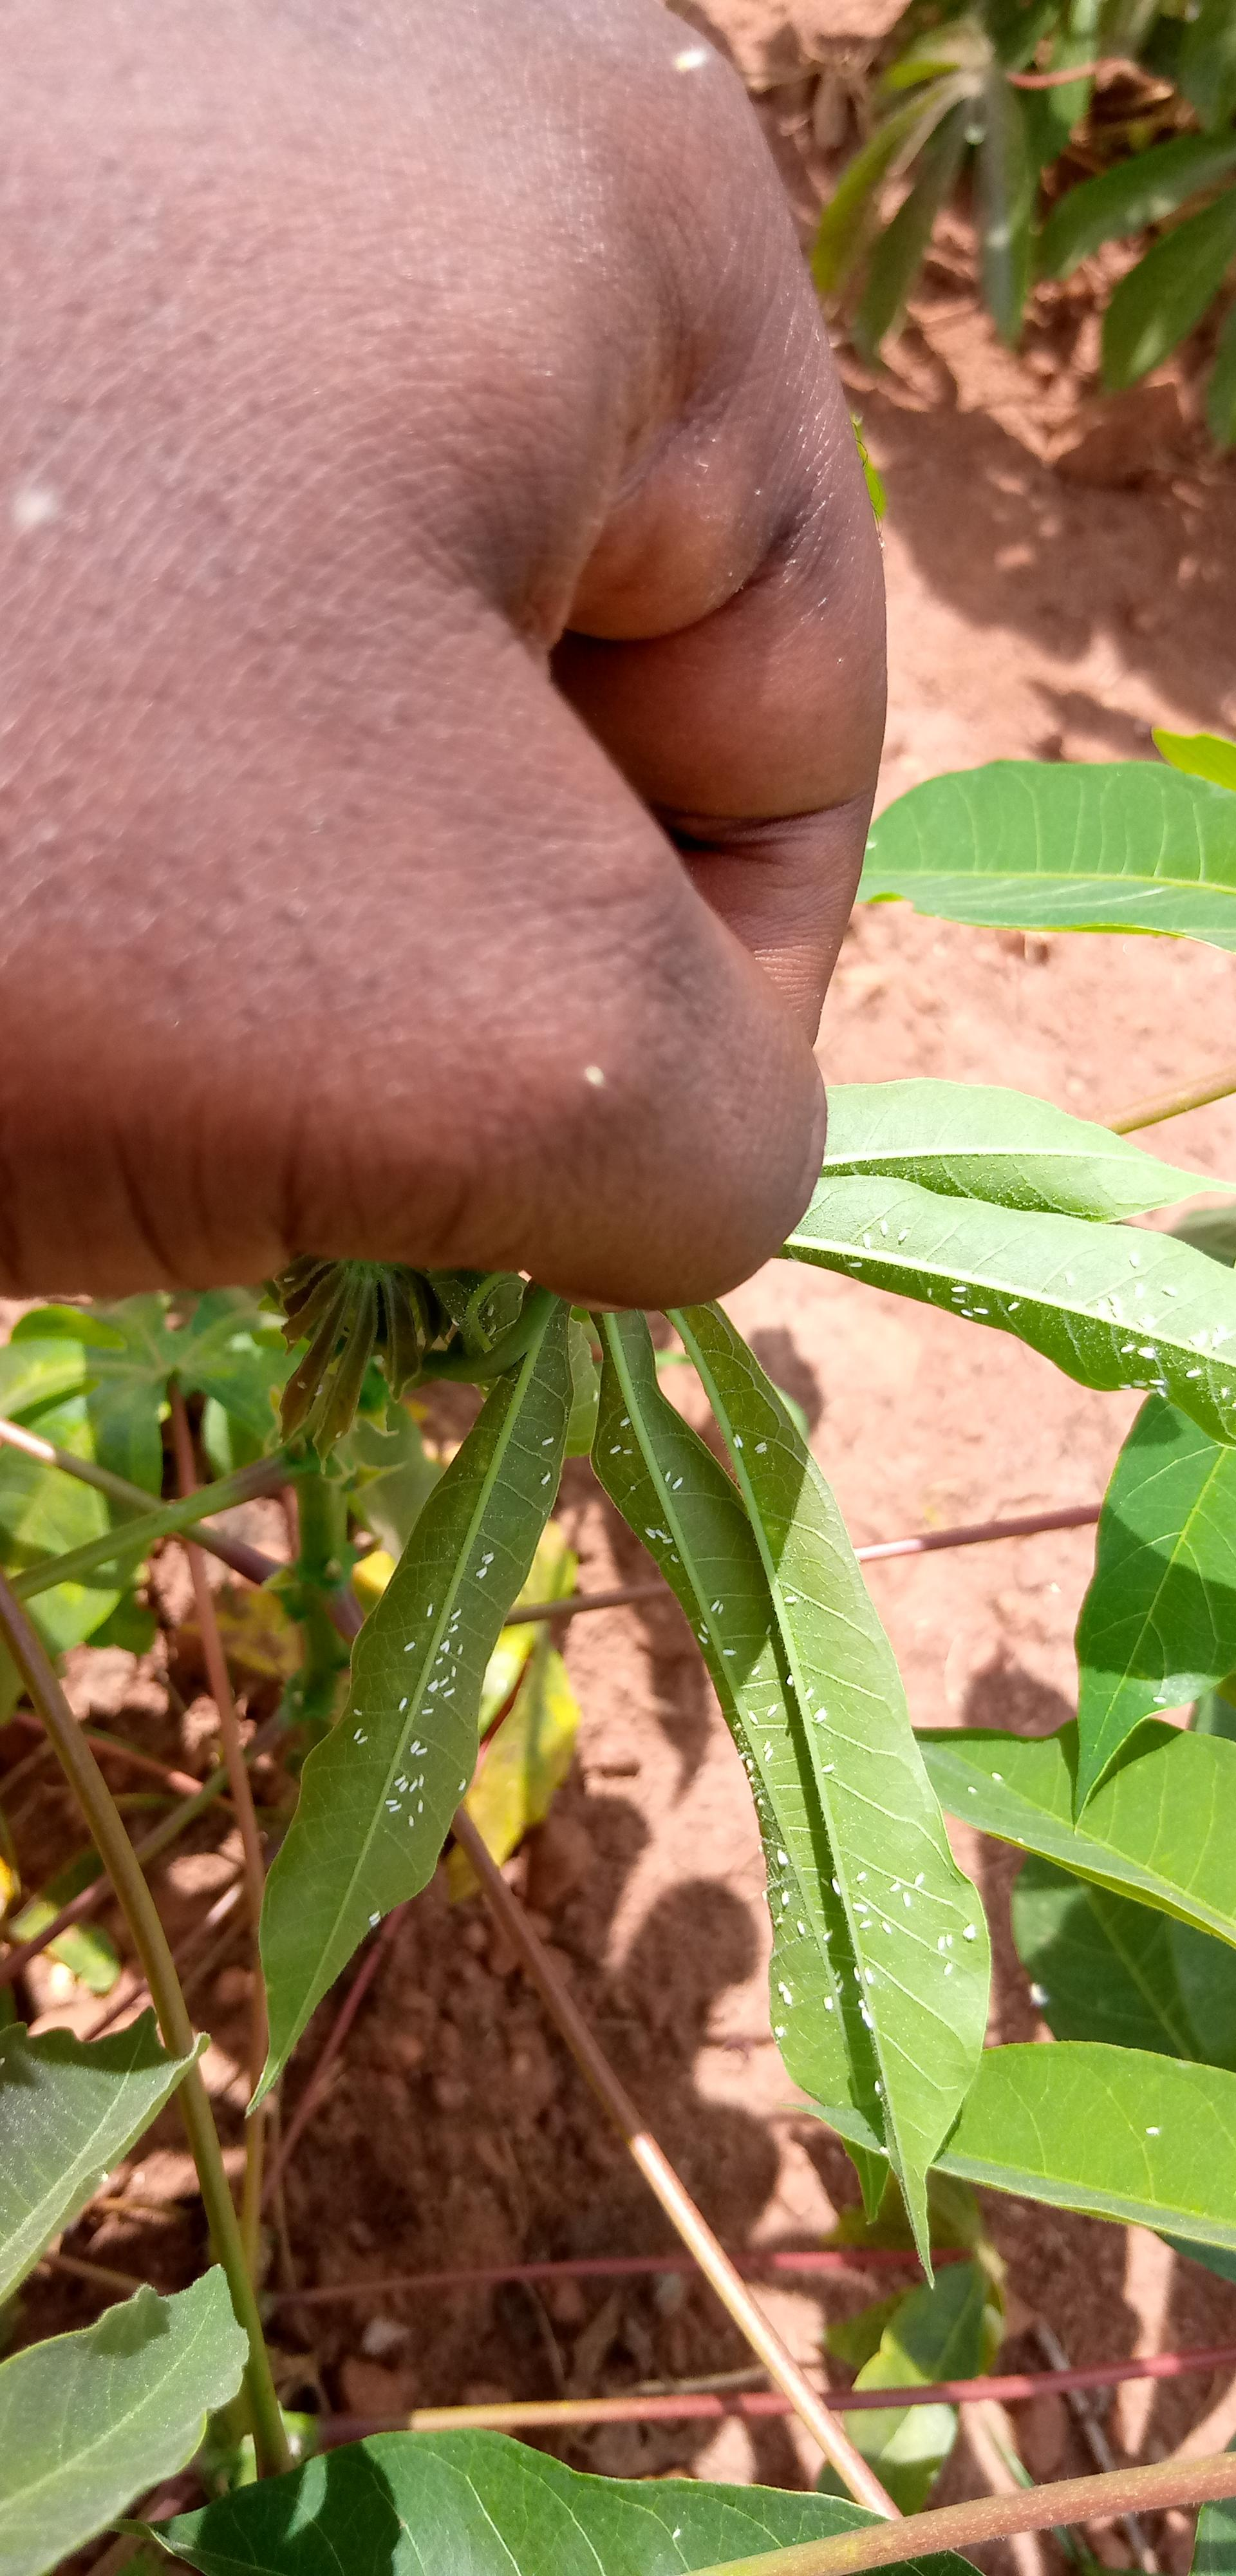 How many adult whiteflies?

131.